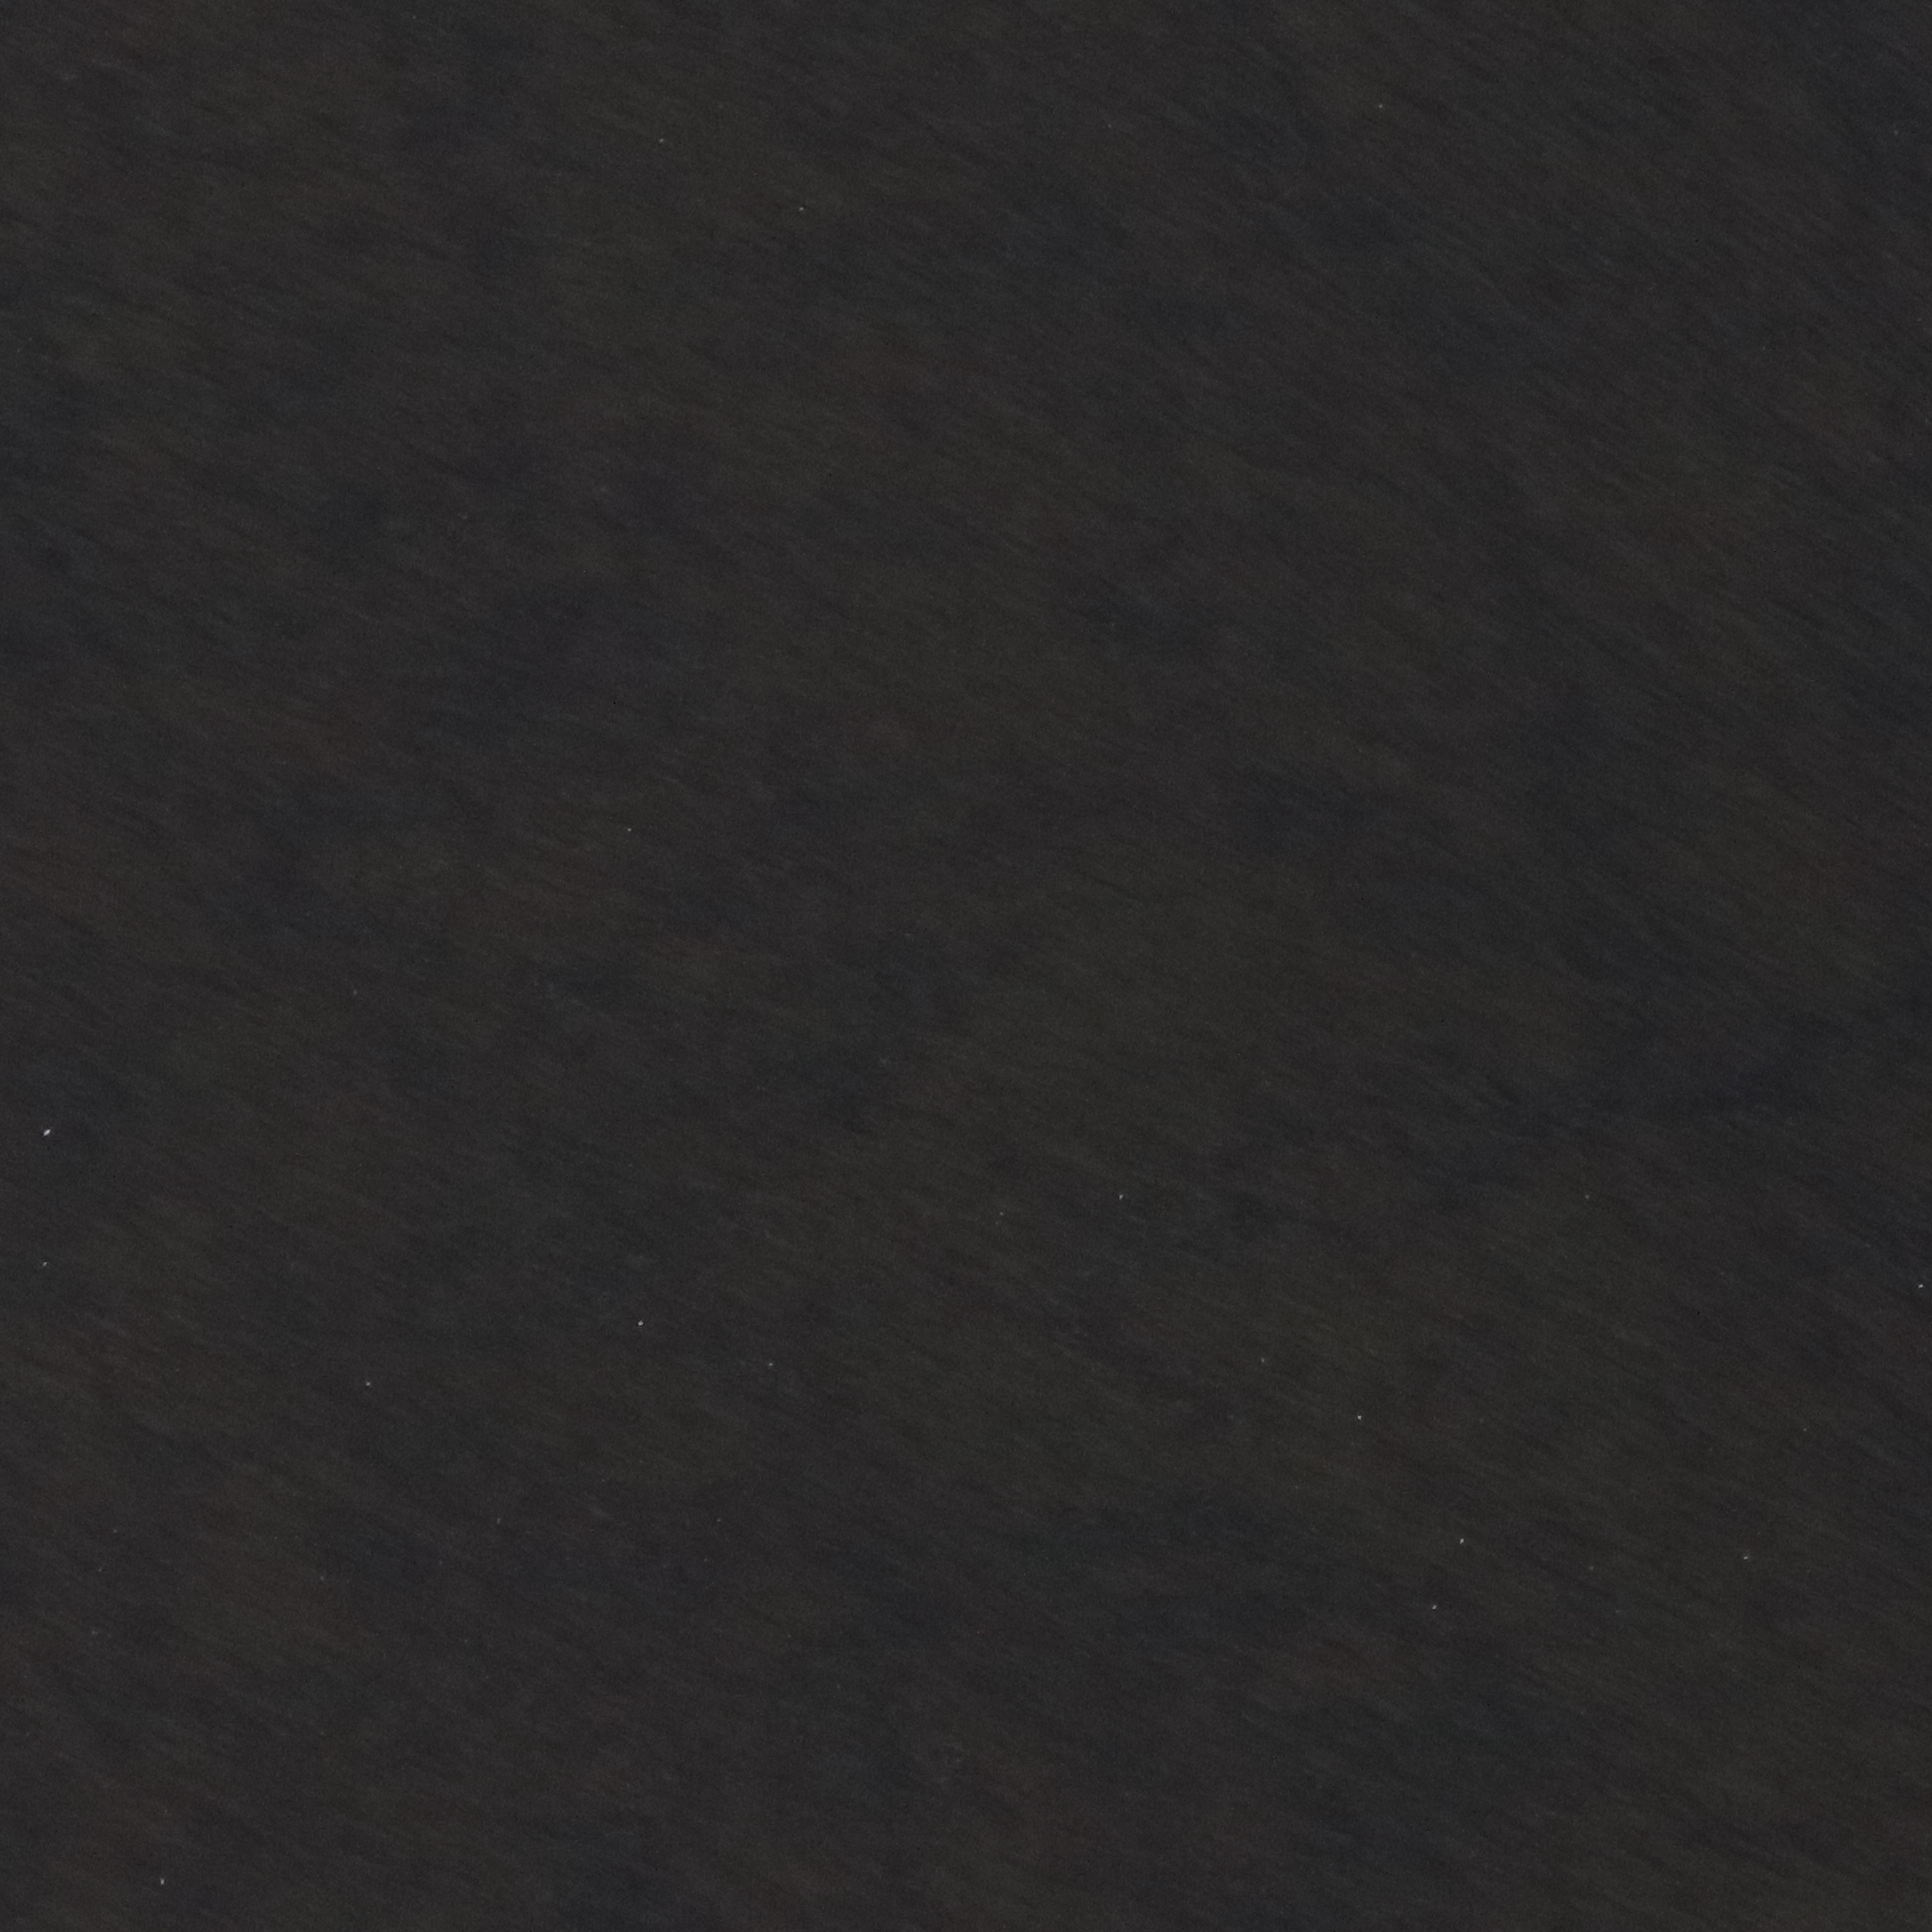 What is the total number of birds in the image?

0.